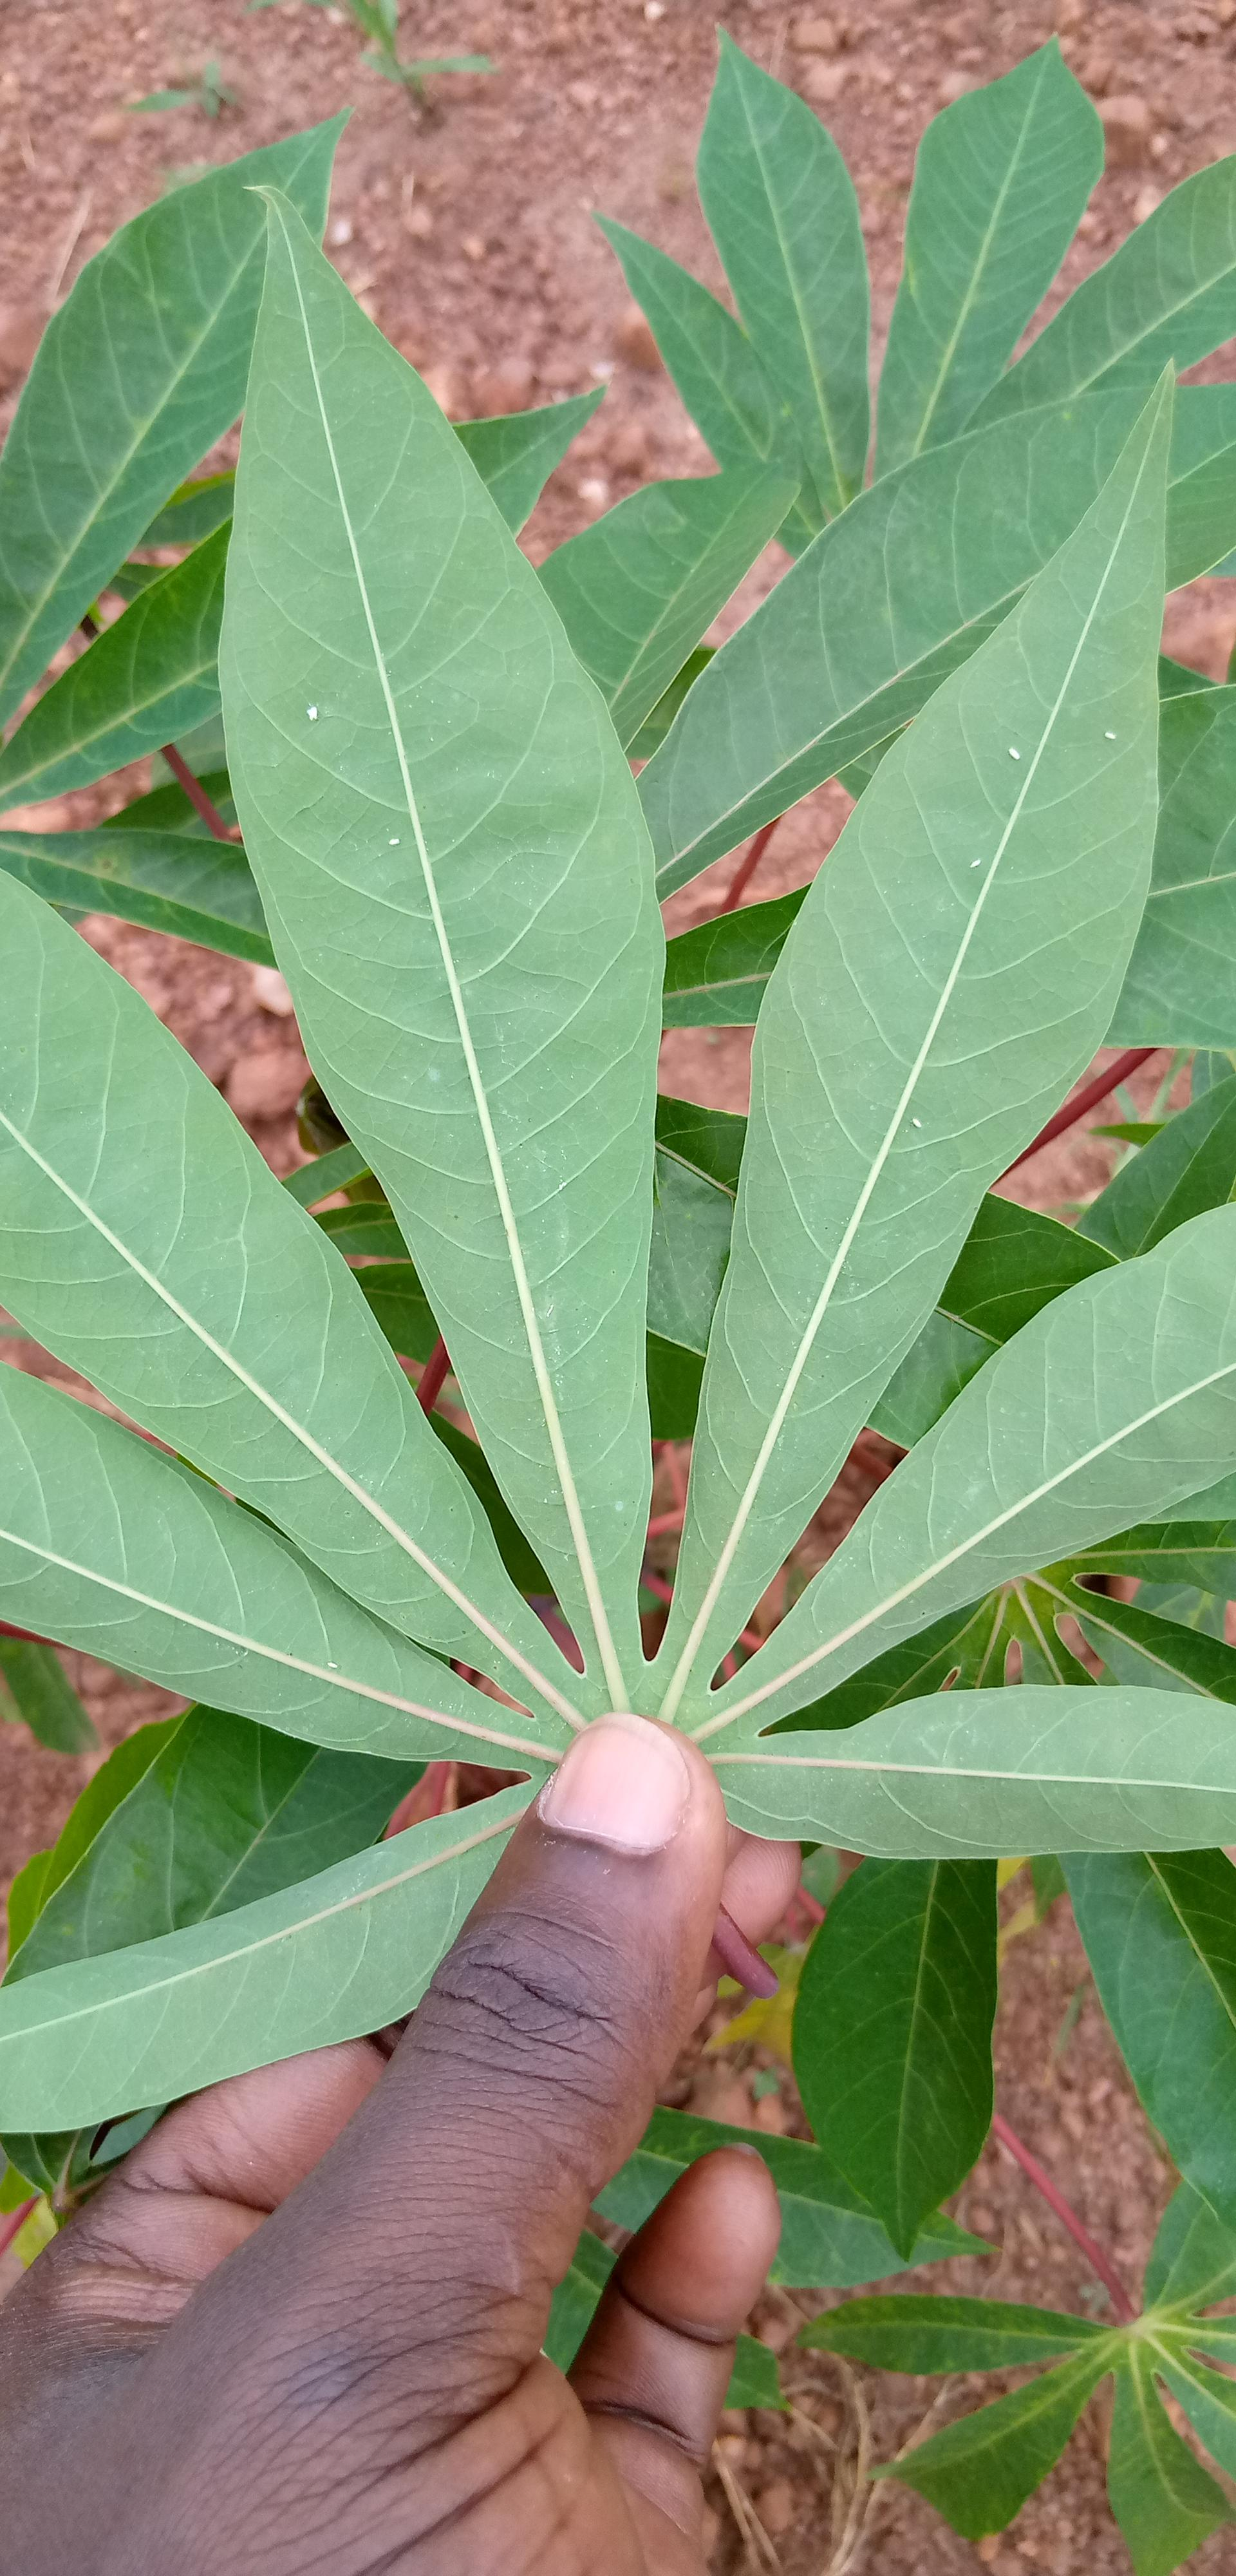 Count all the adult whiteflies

8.